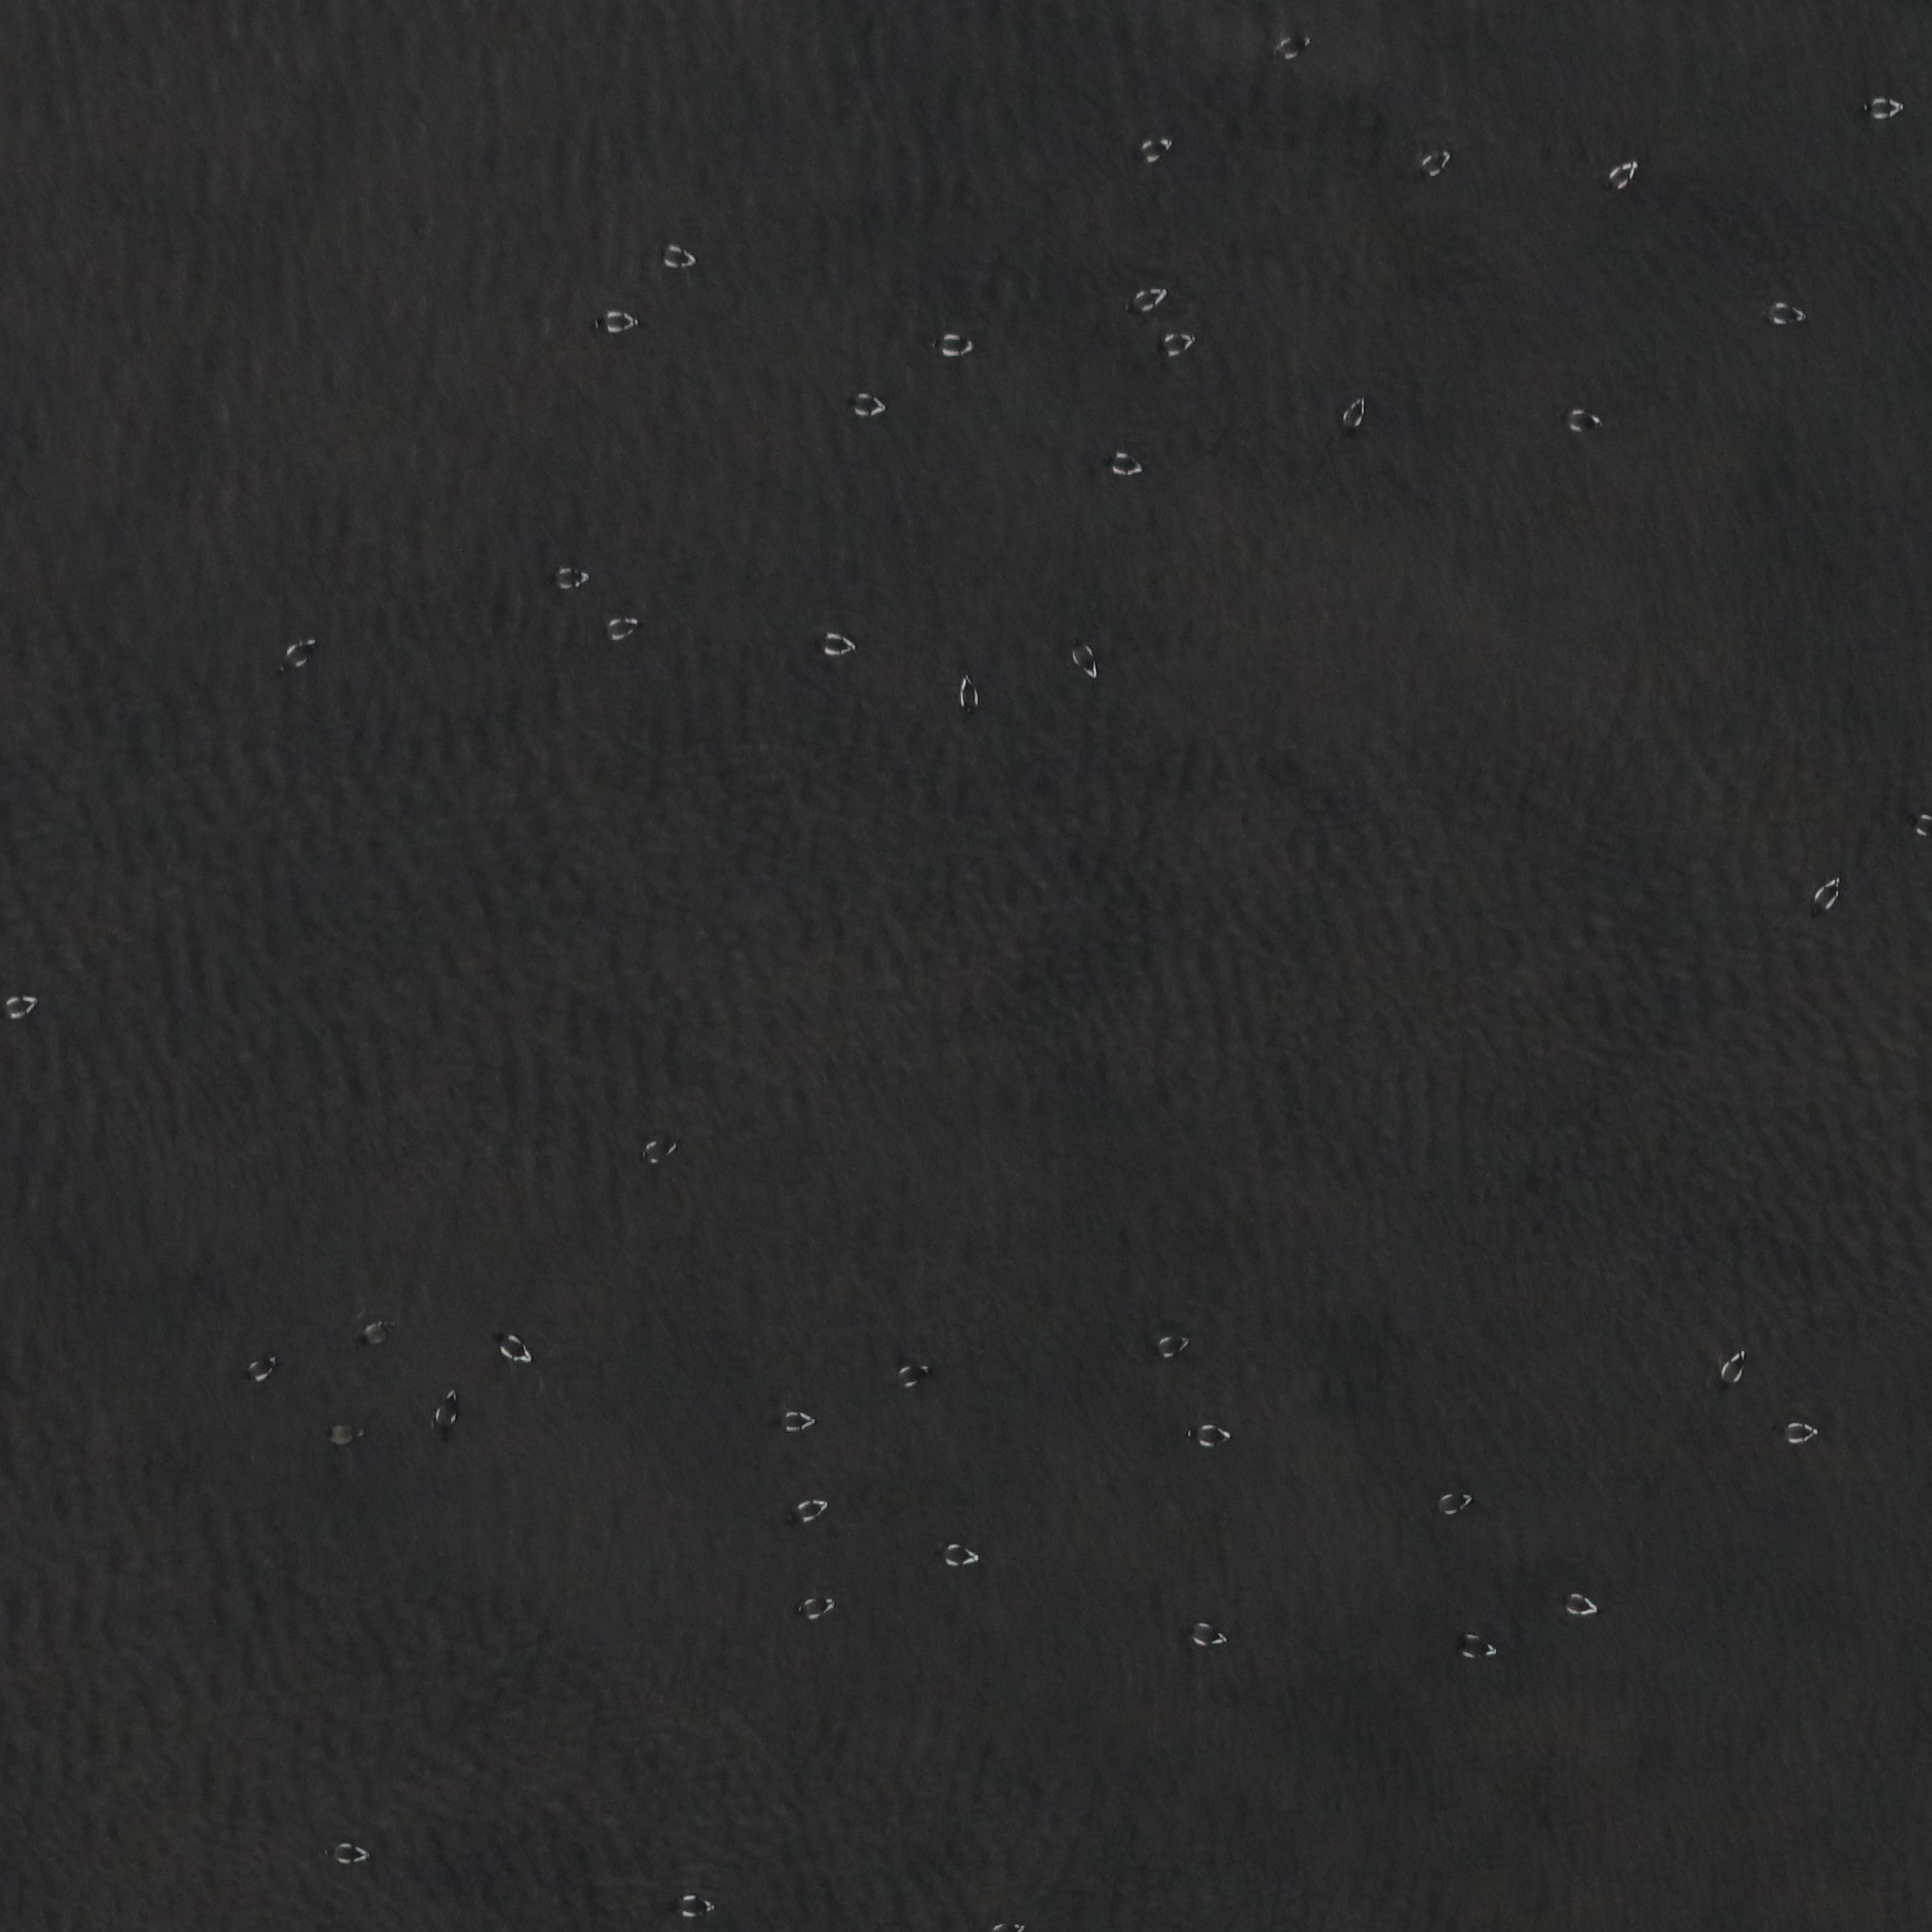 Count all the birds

45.